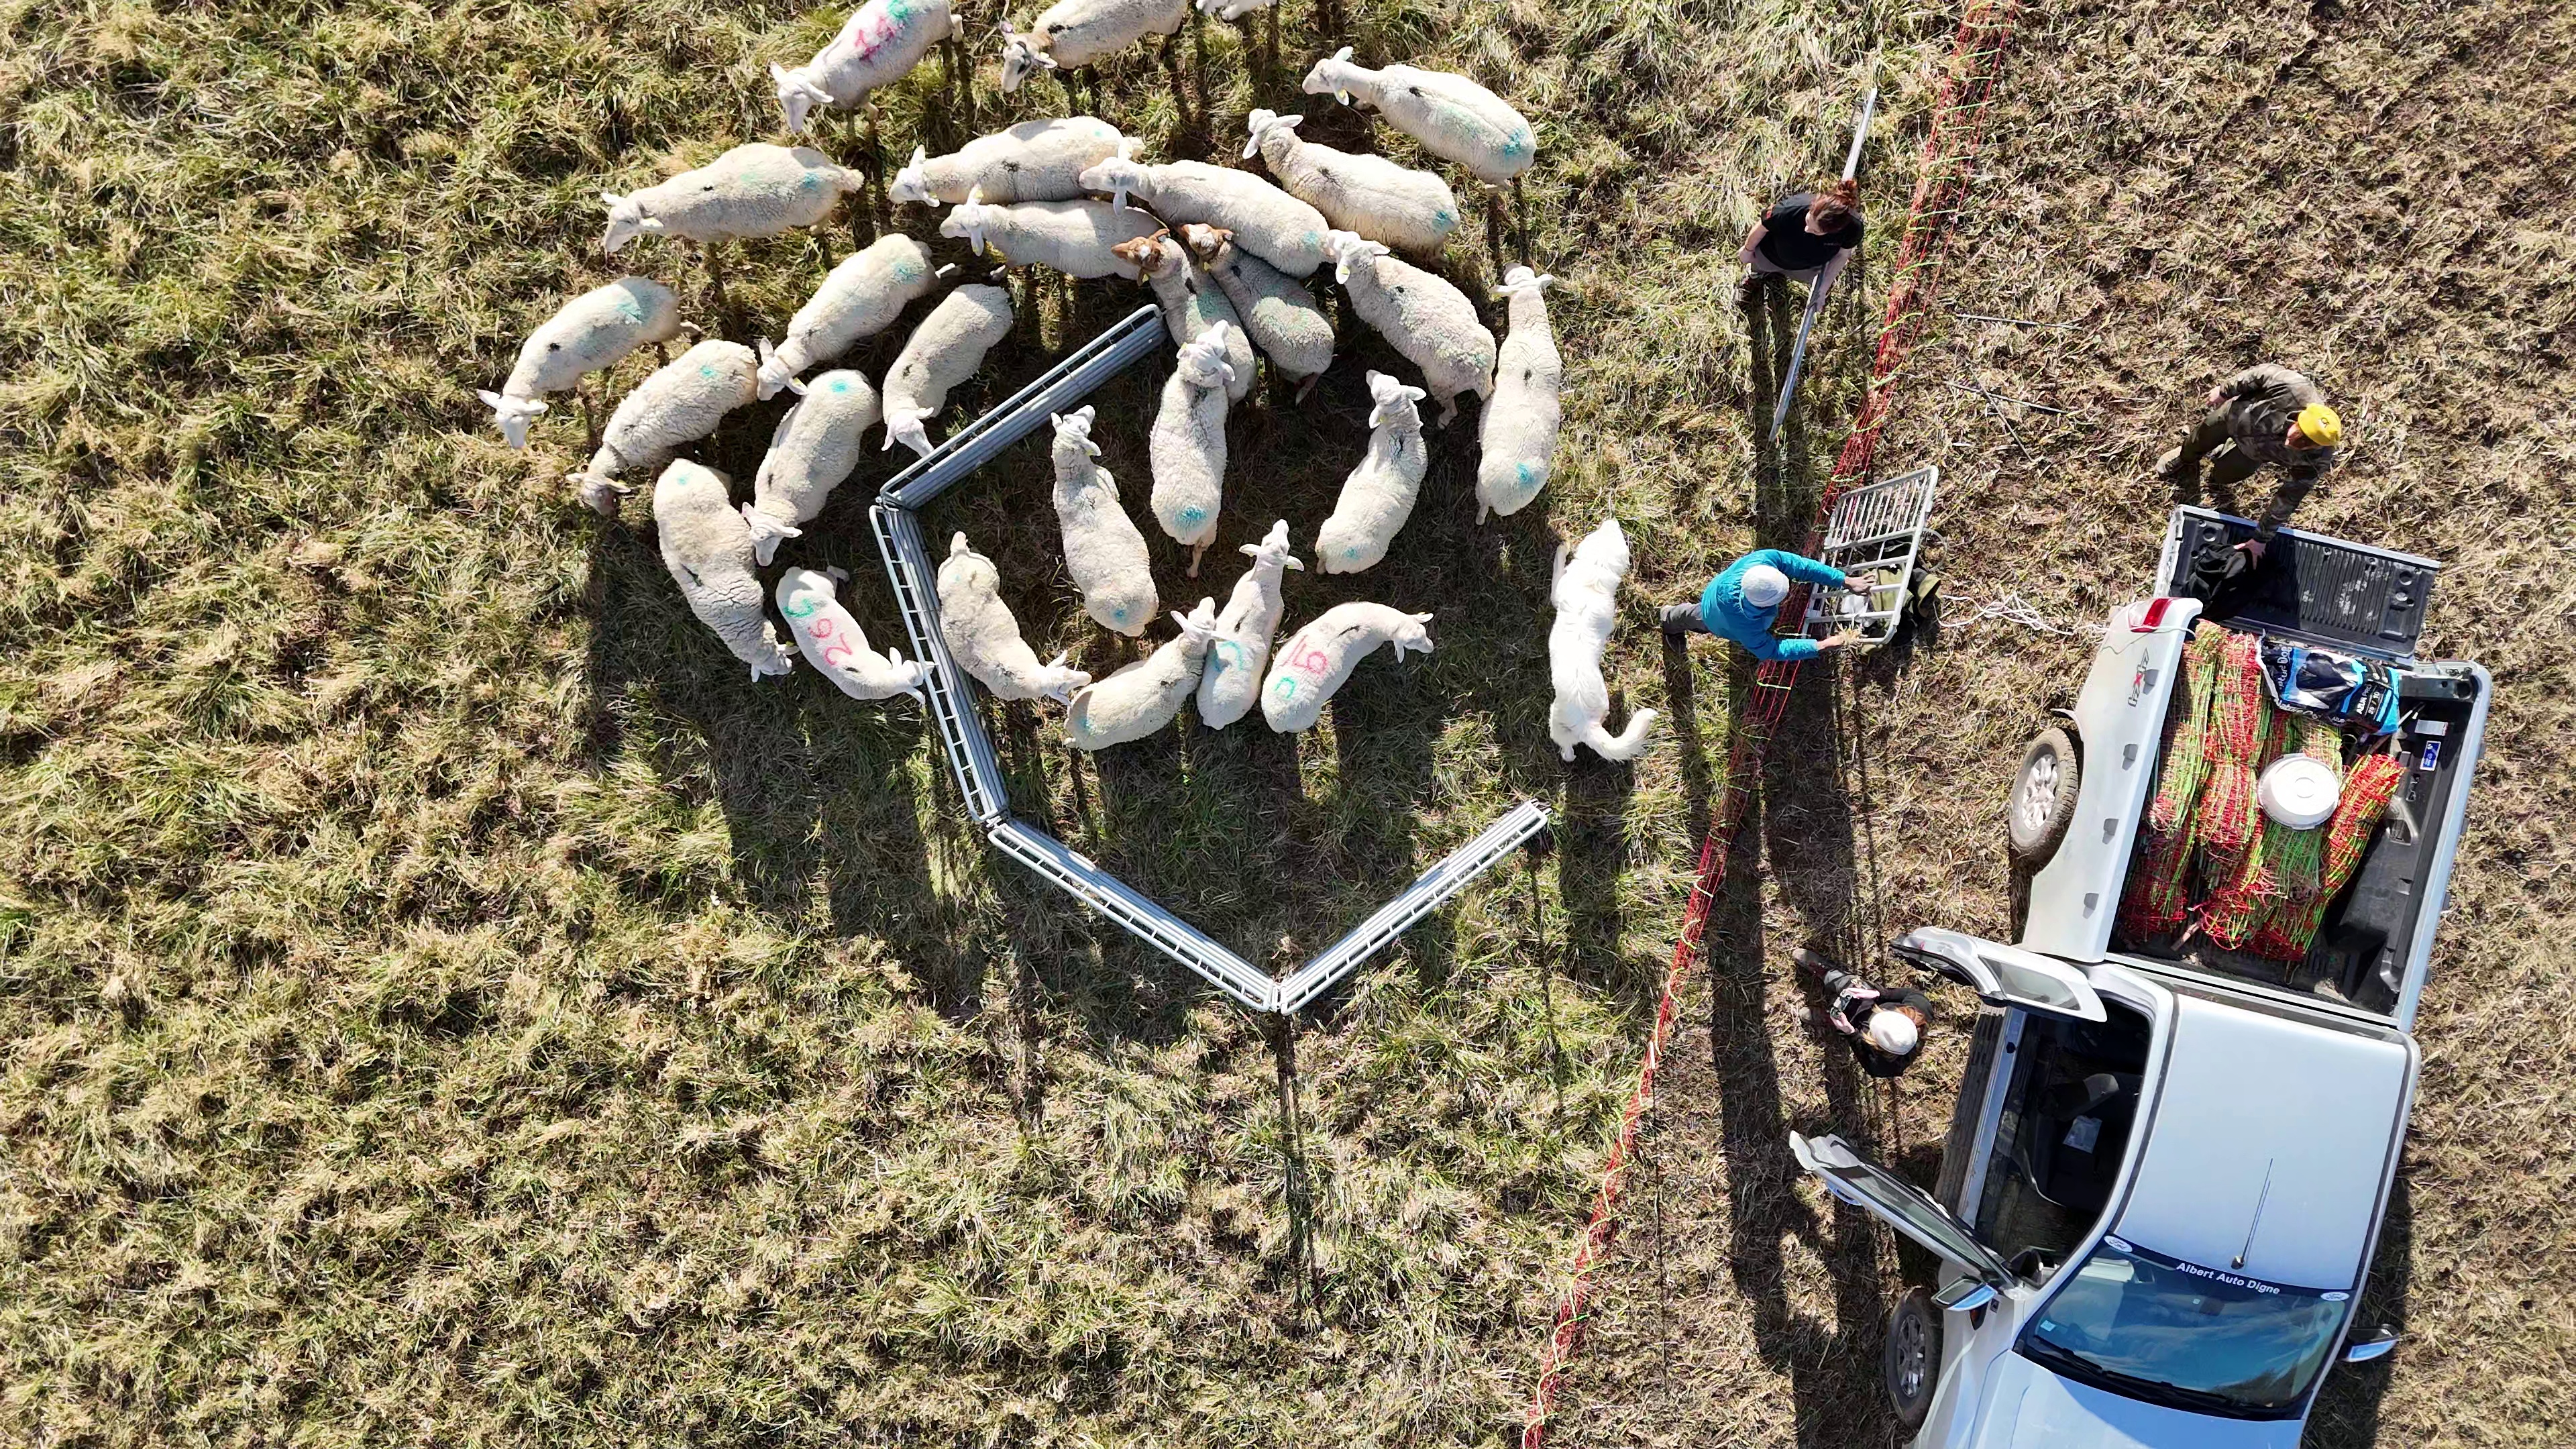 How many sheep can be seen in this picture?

26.